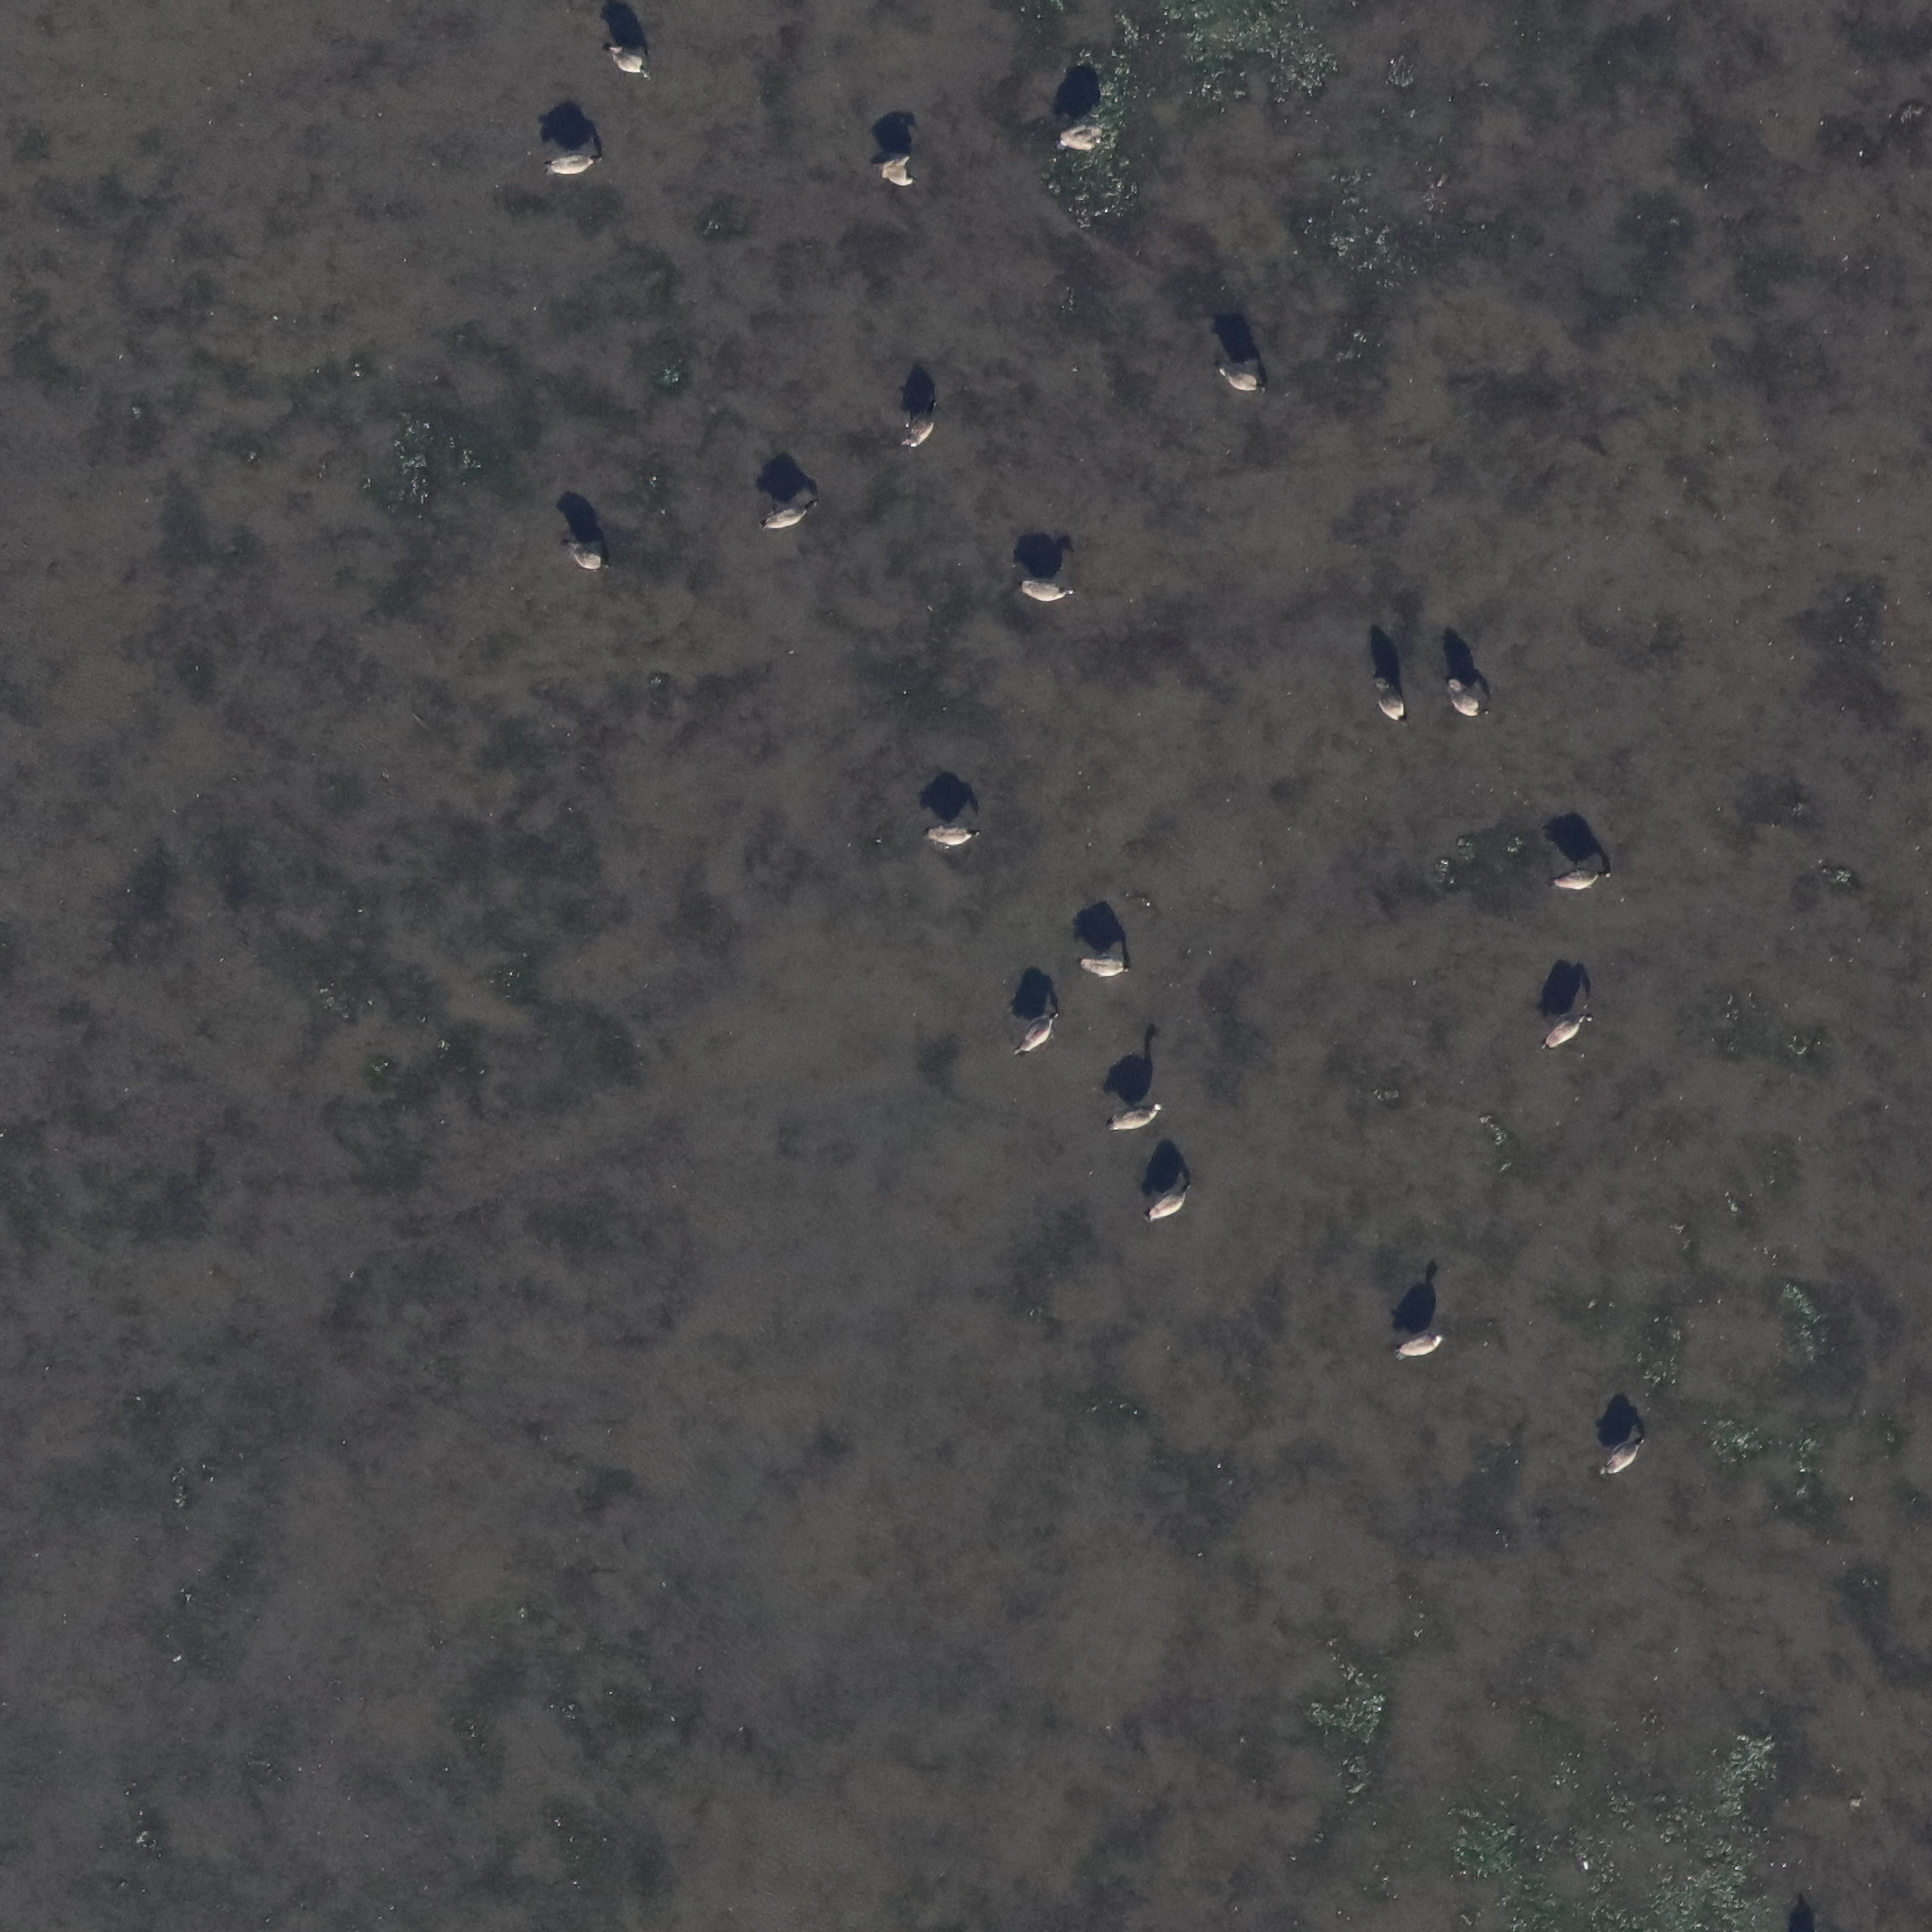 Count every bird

20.